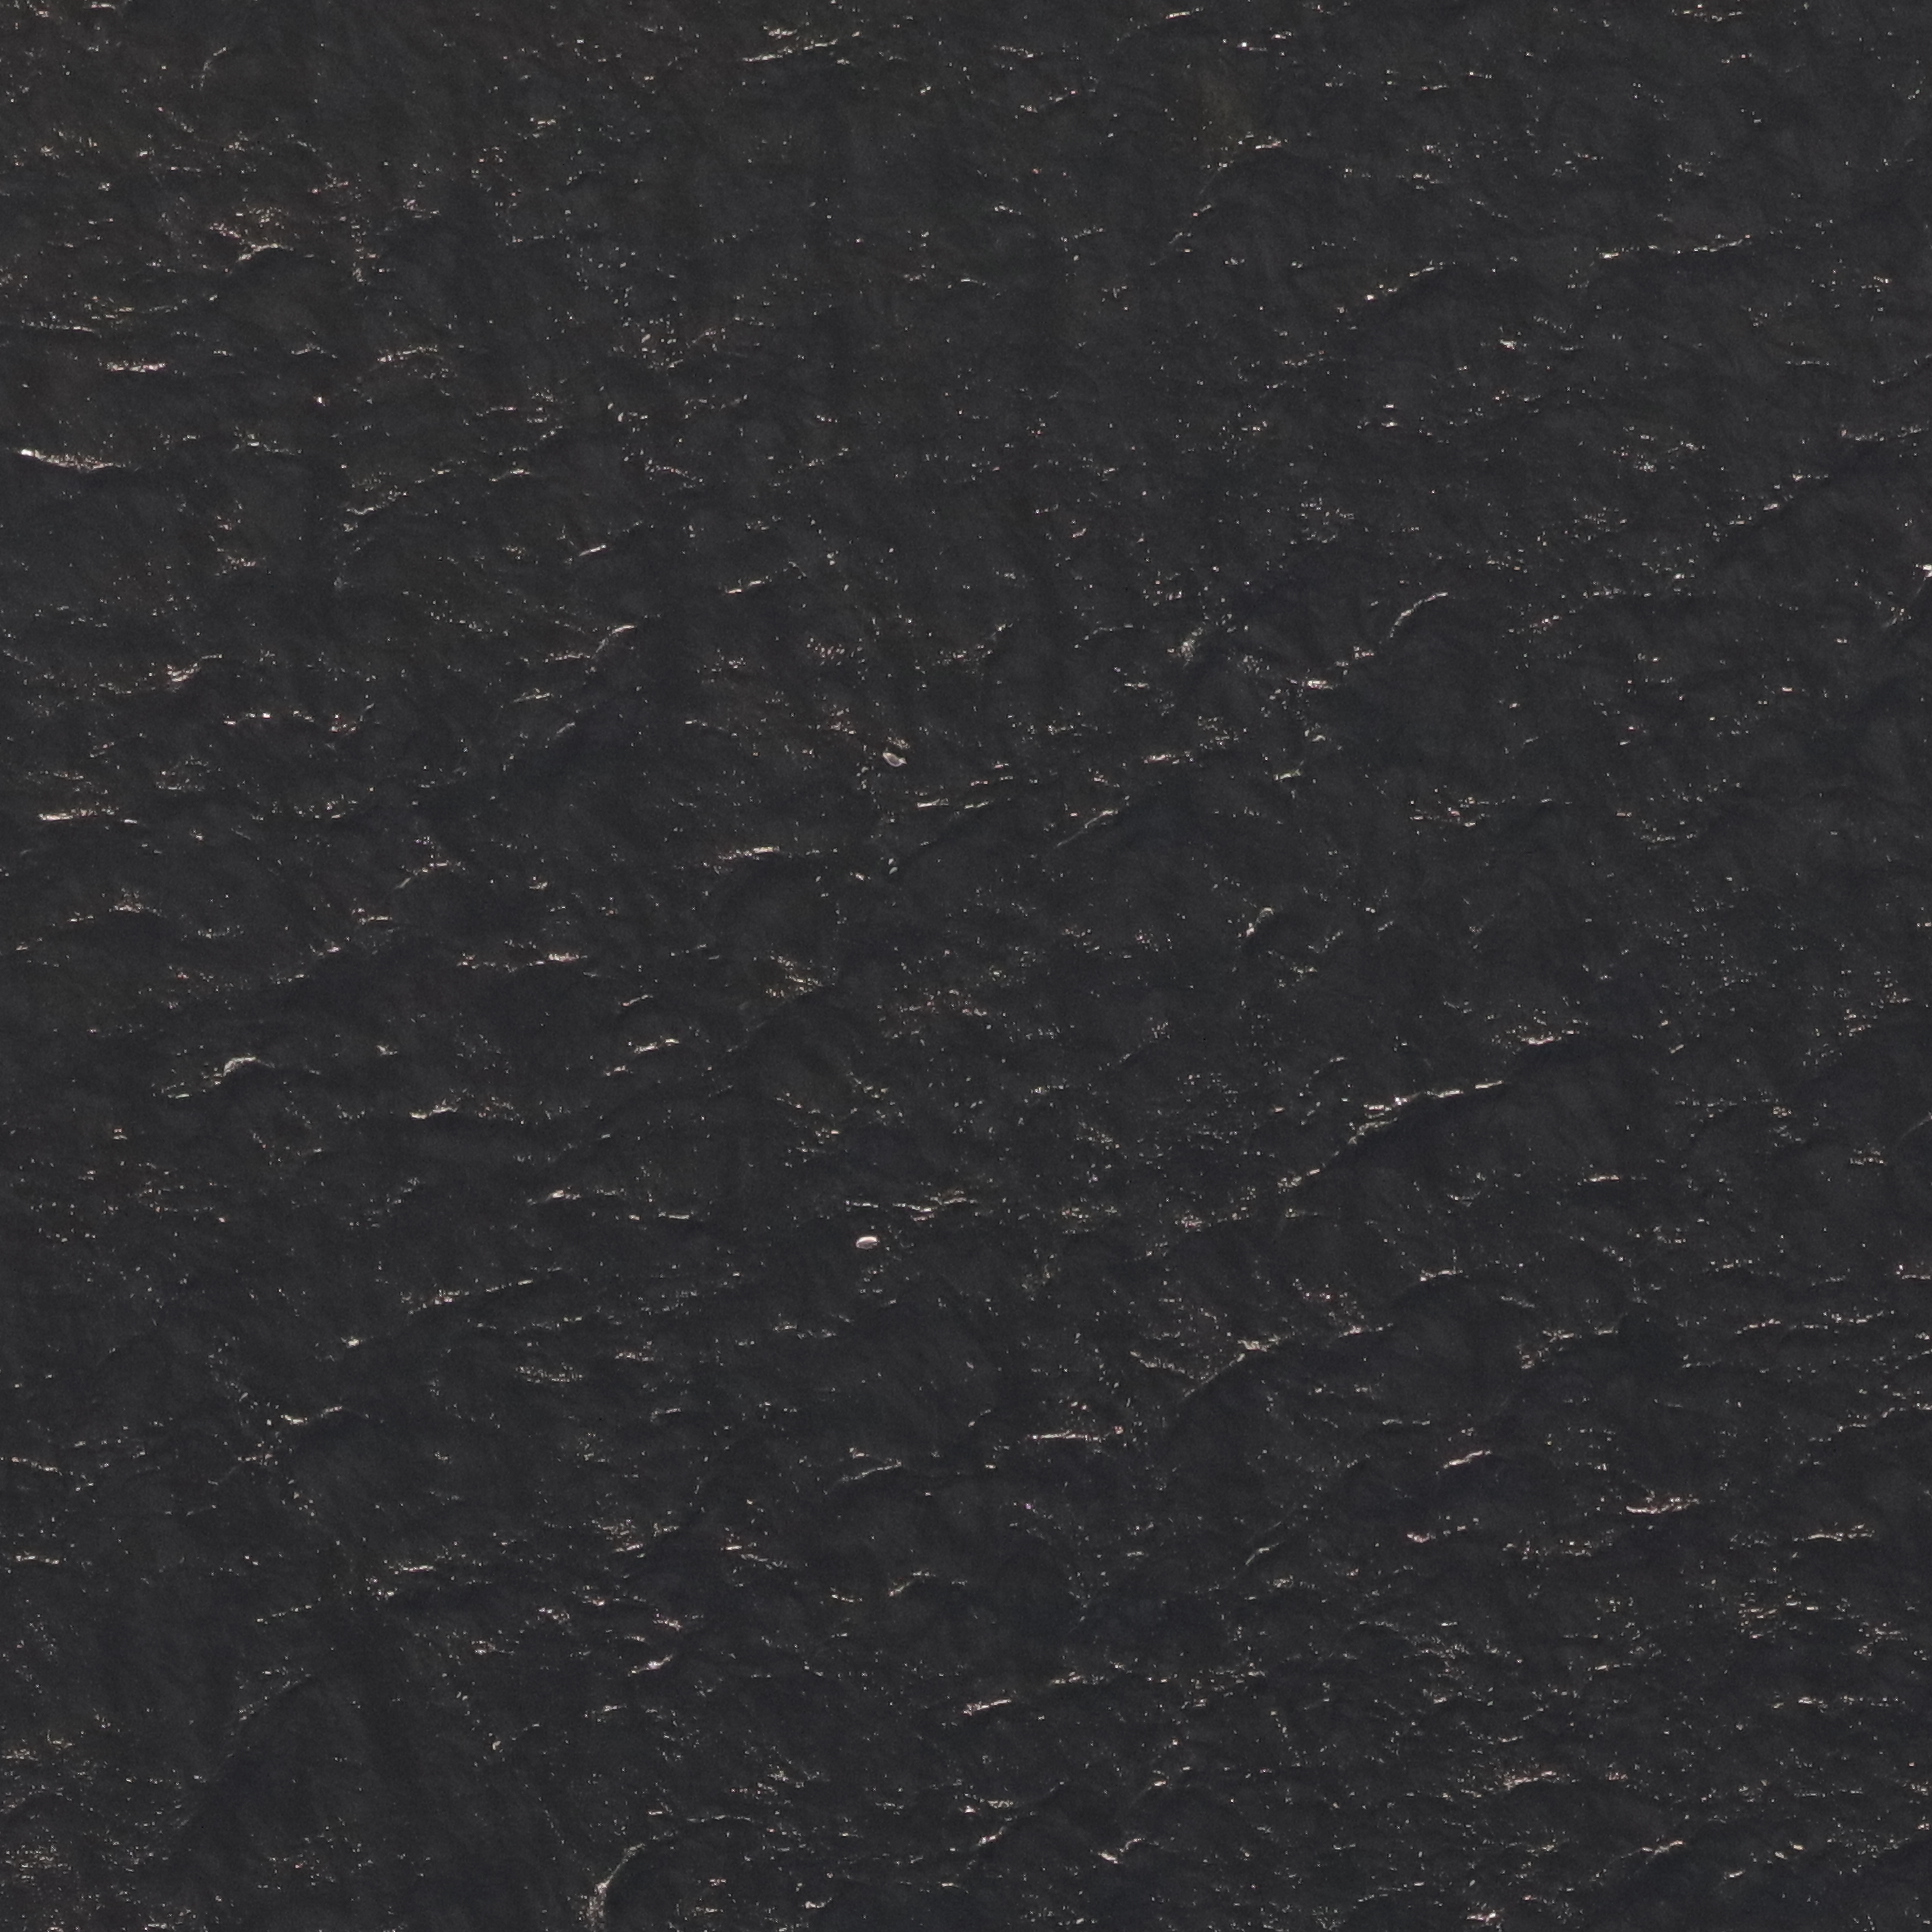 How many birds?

1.